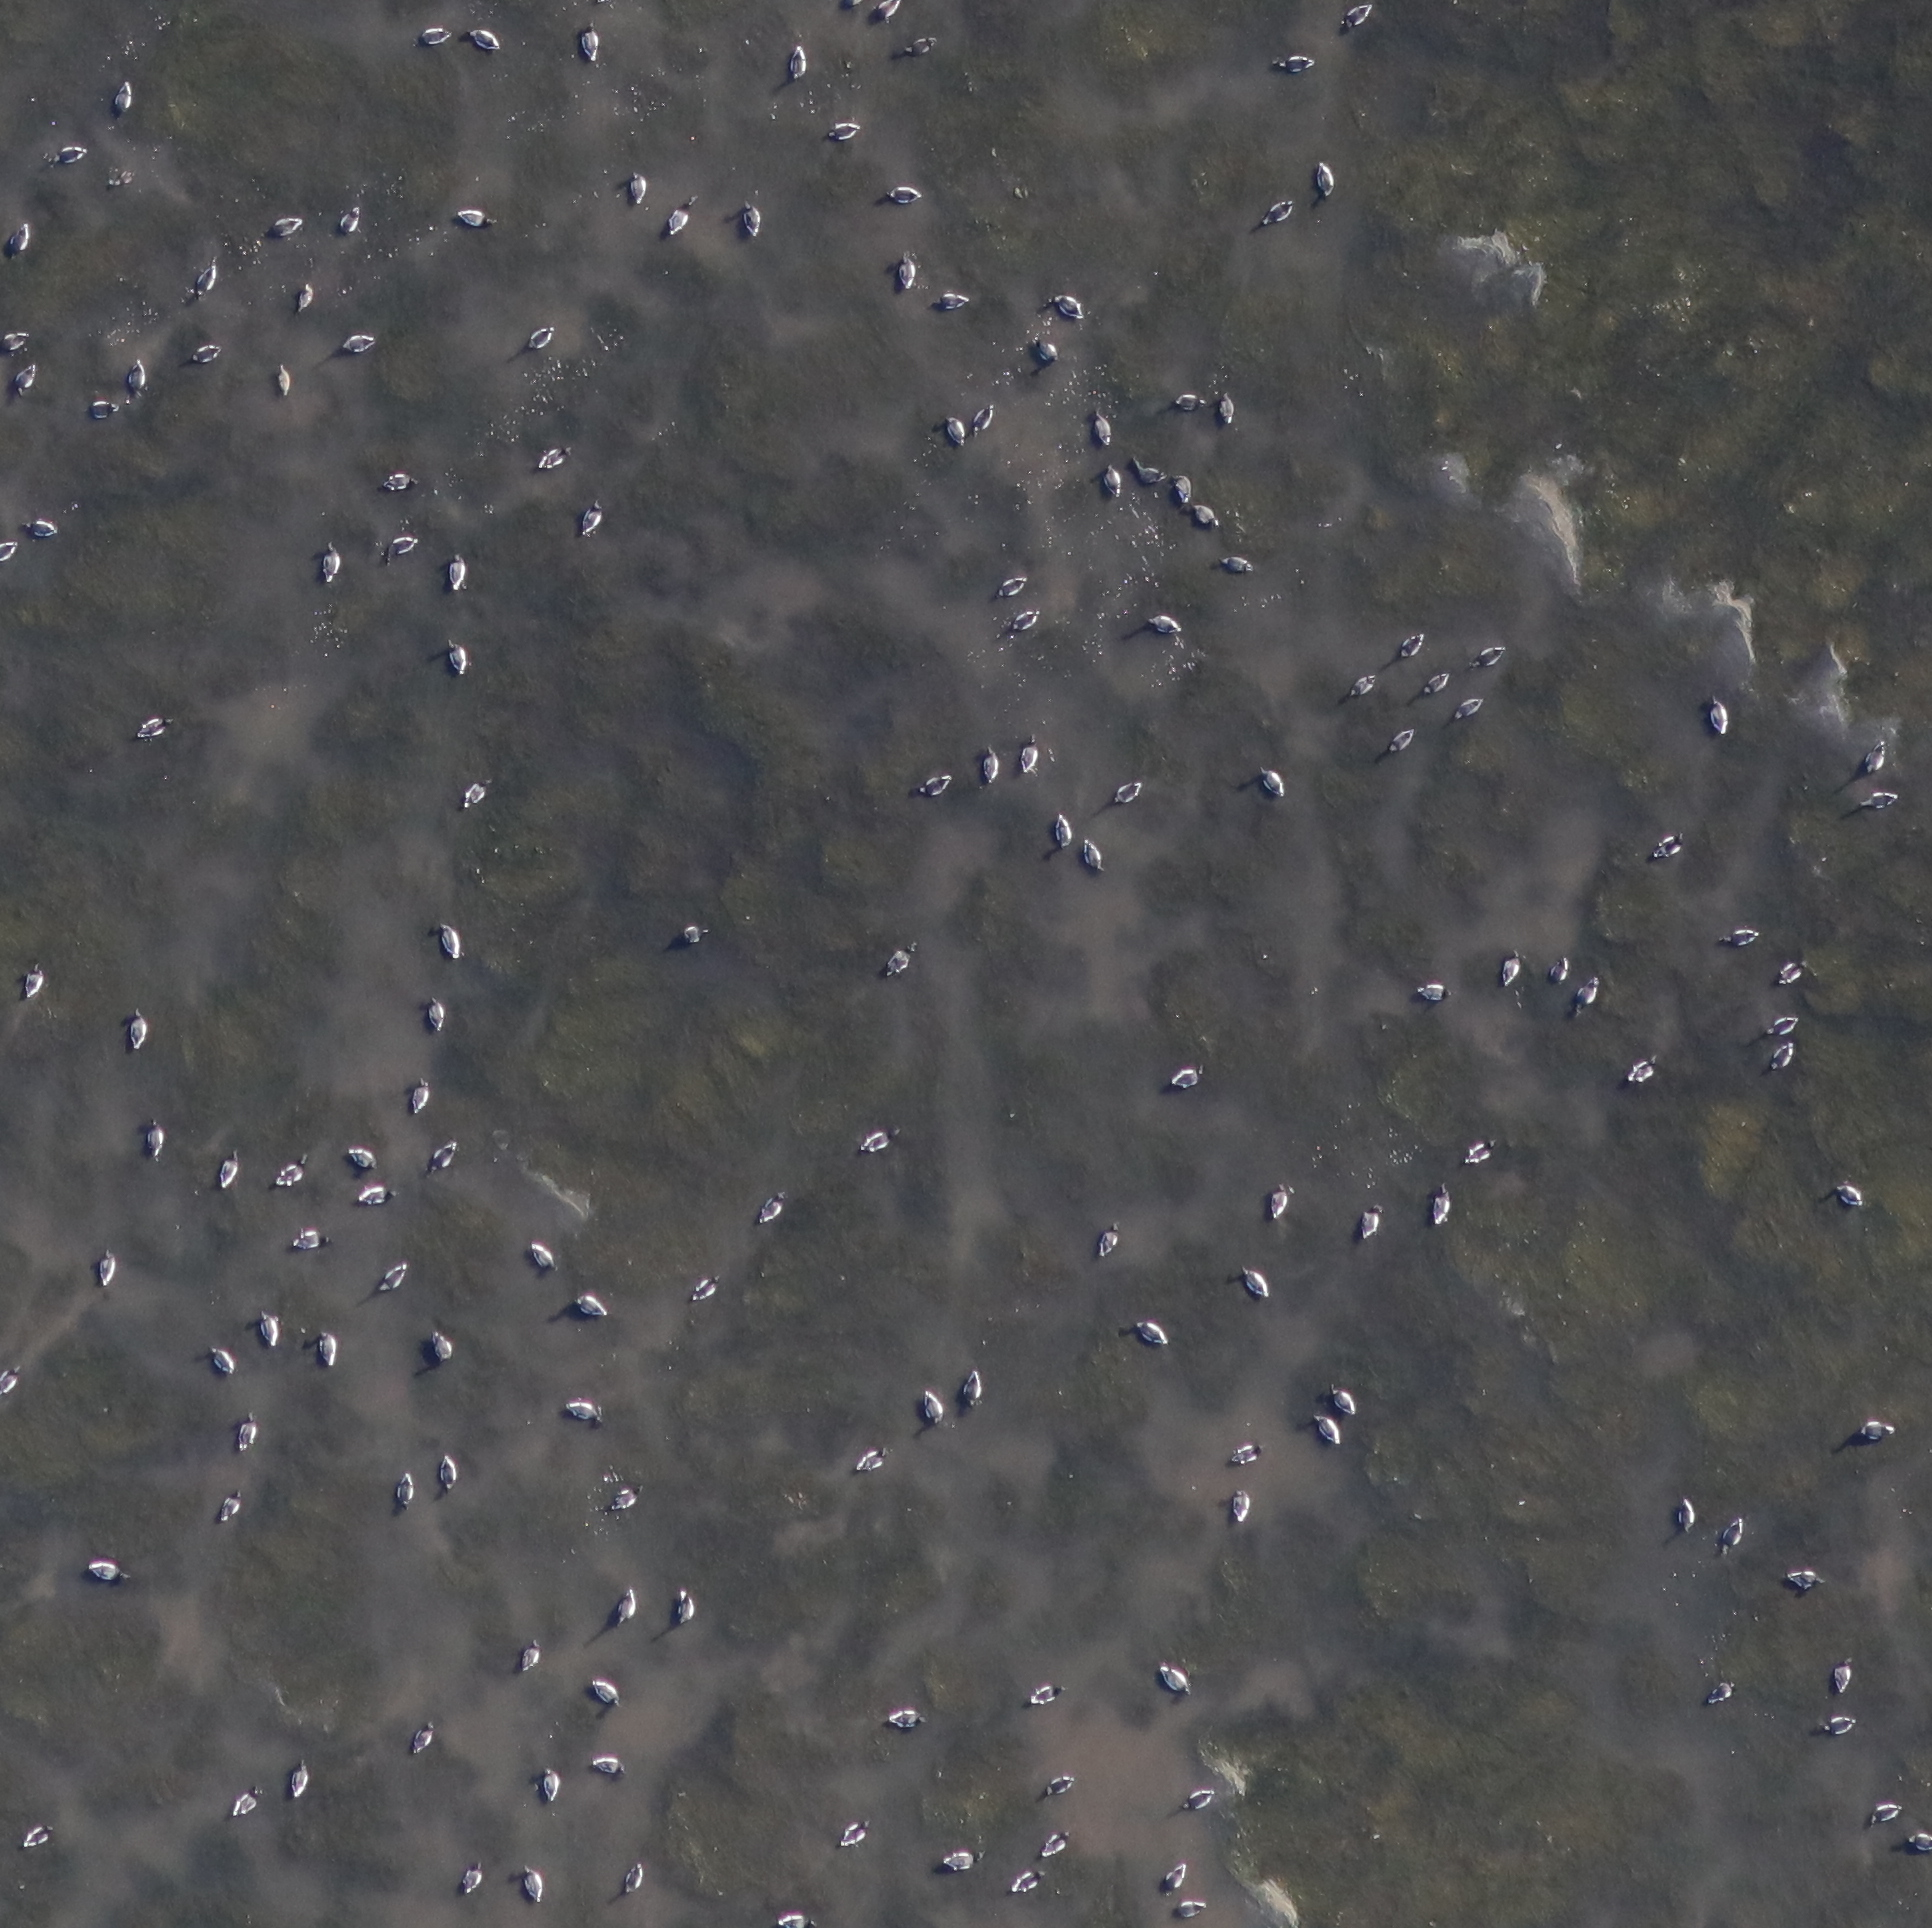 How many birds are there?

169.